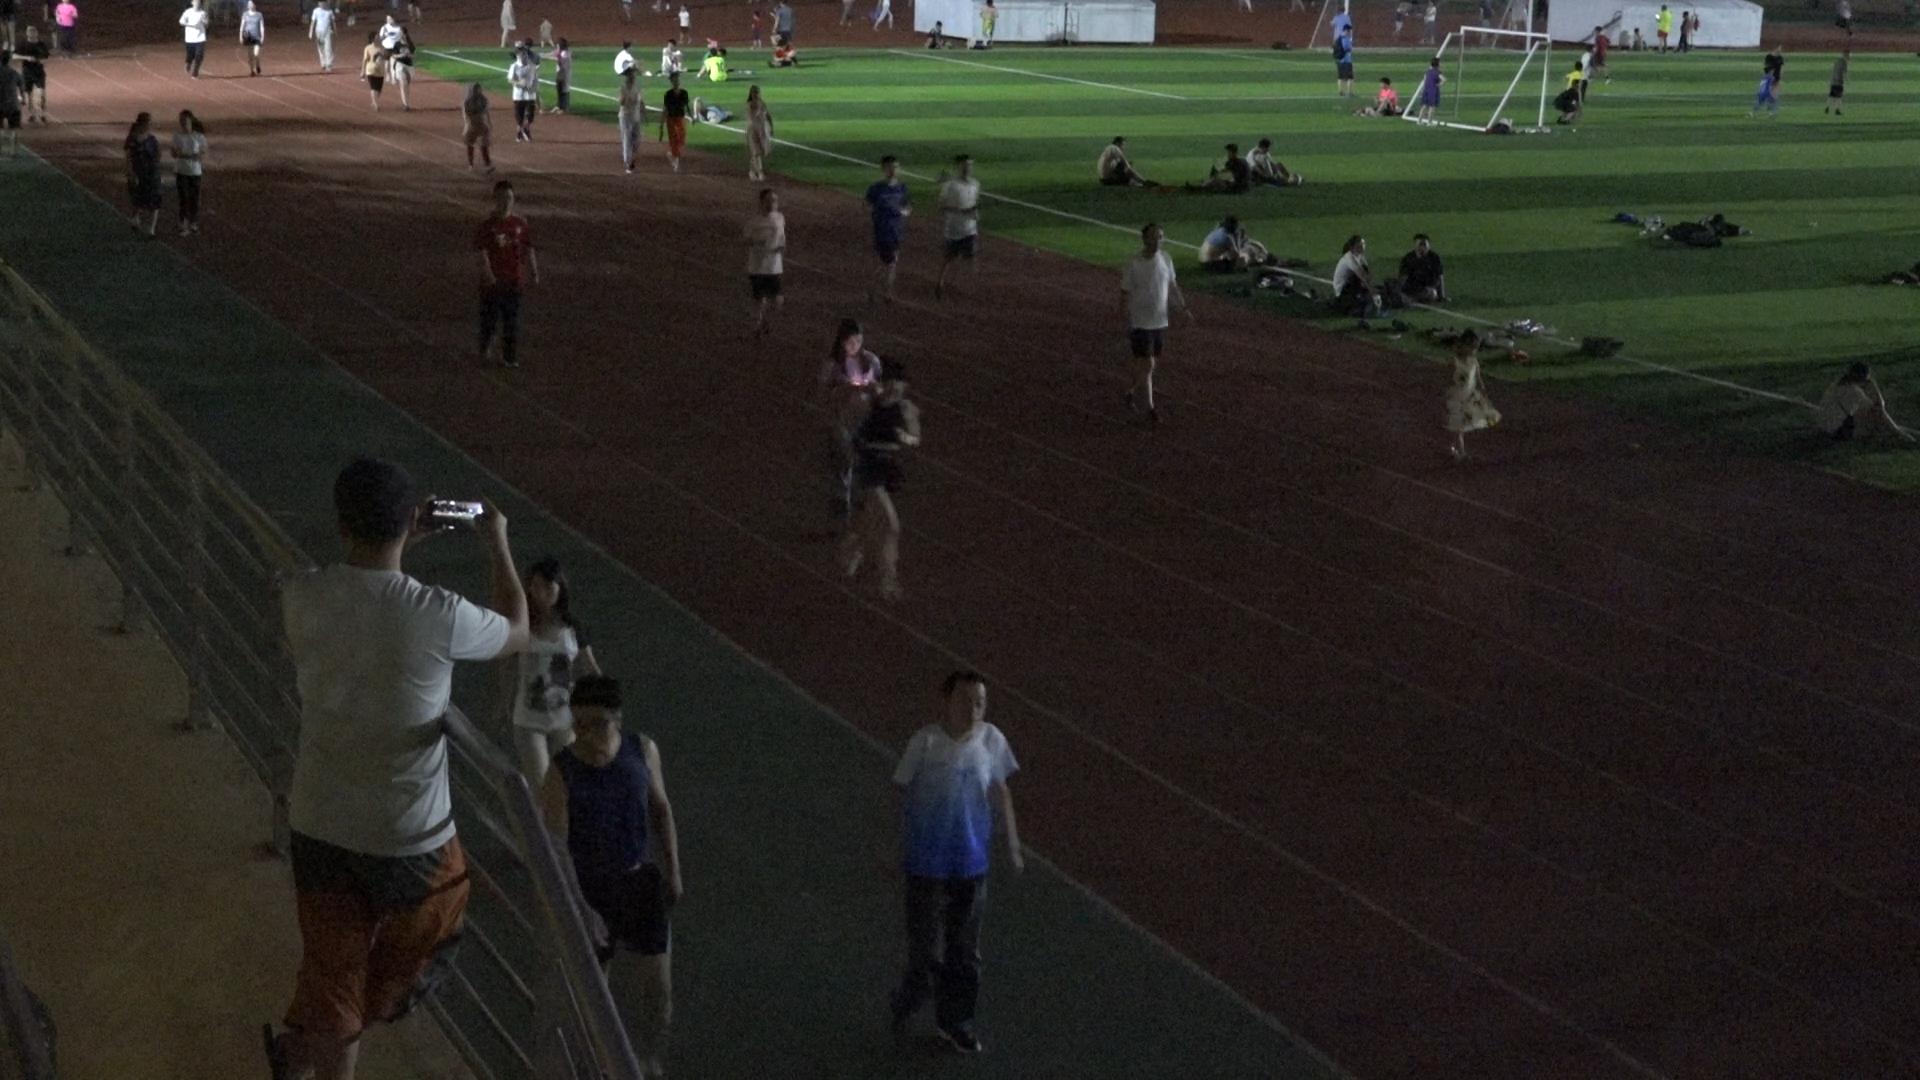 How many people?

64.